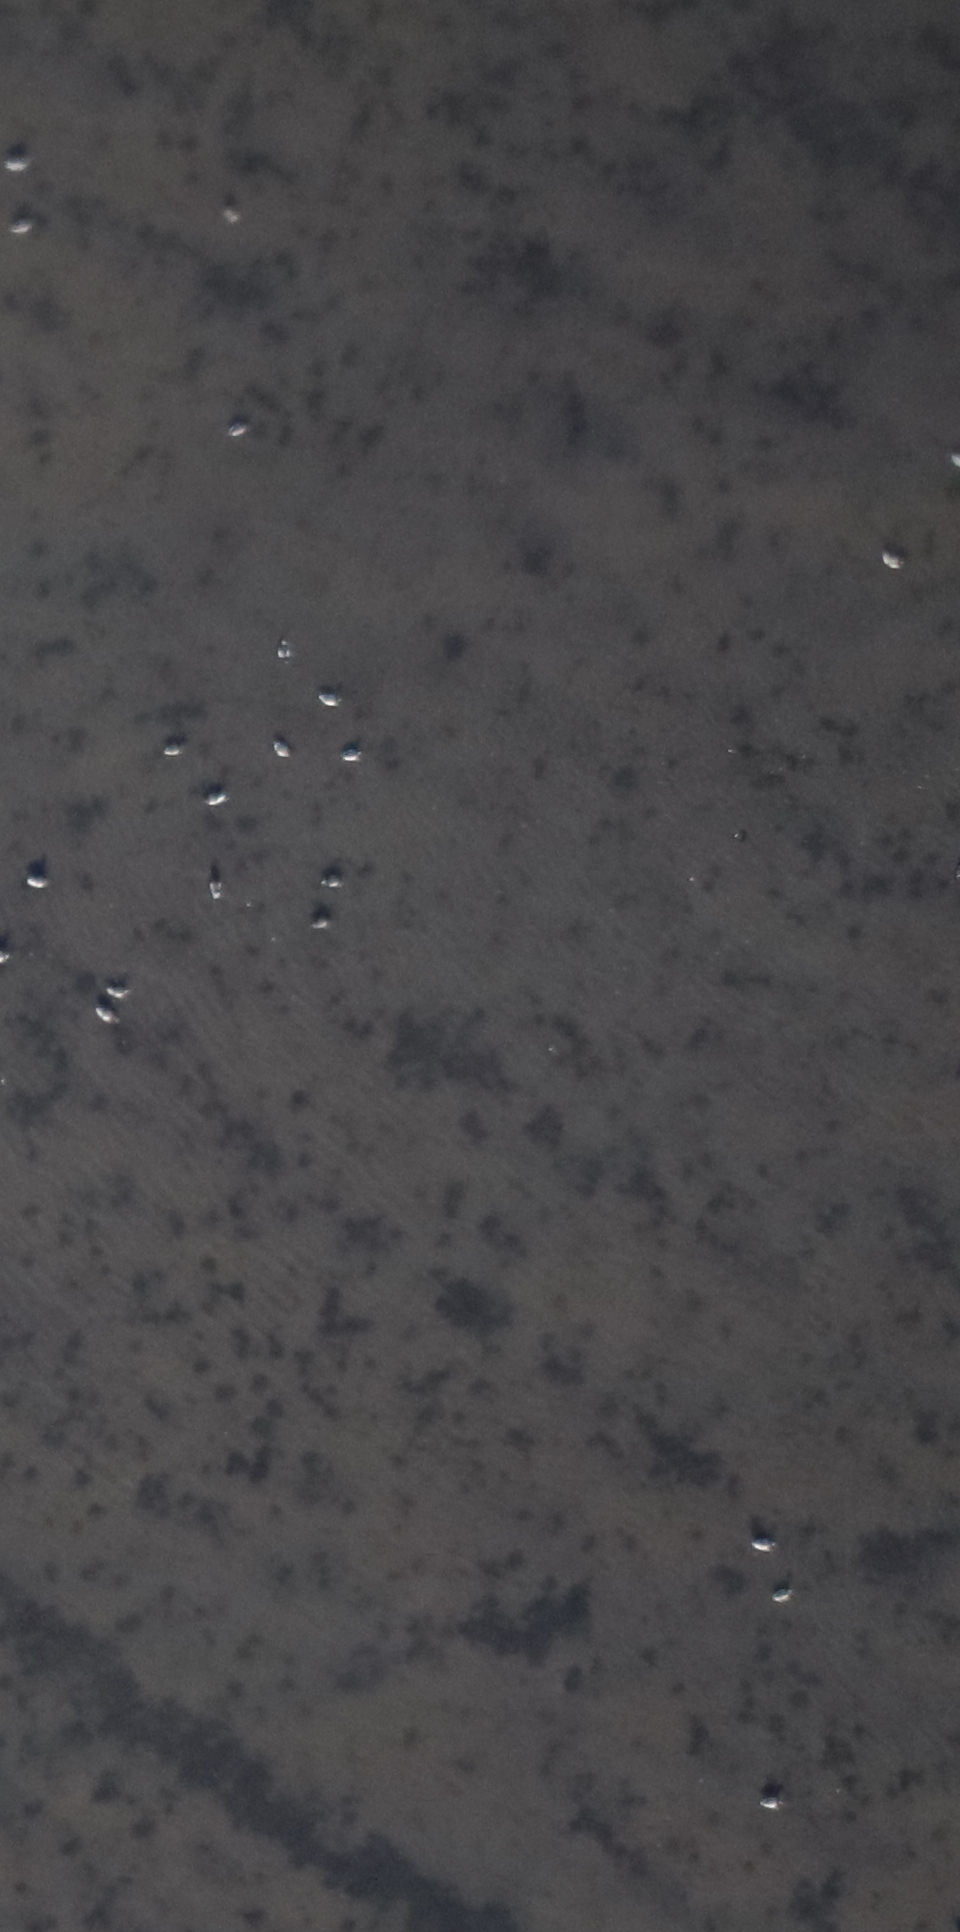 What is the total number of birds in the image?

20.